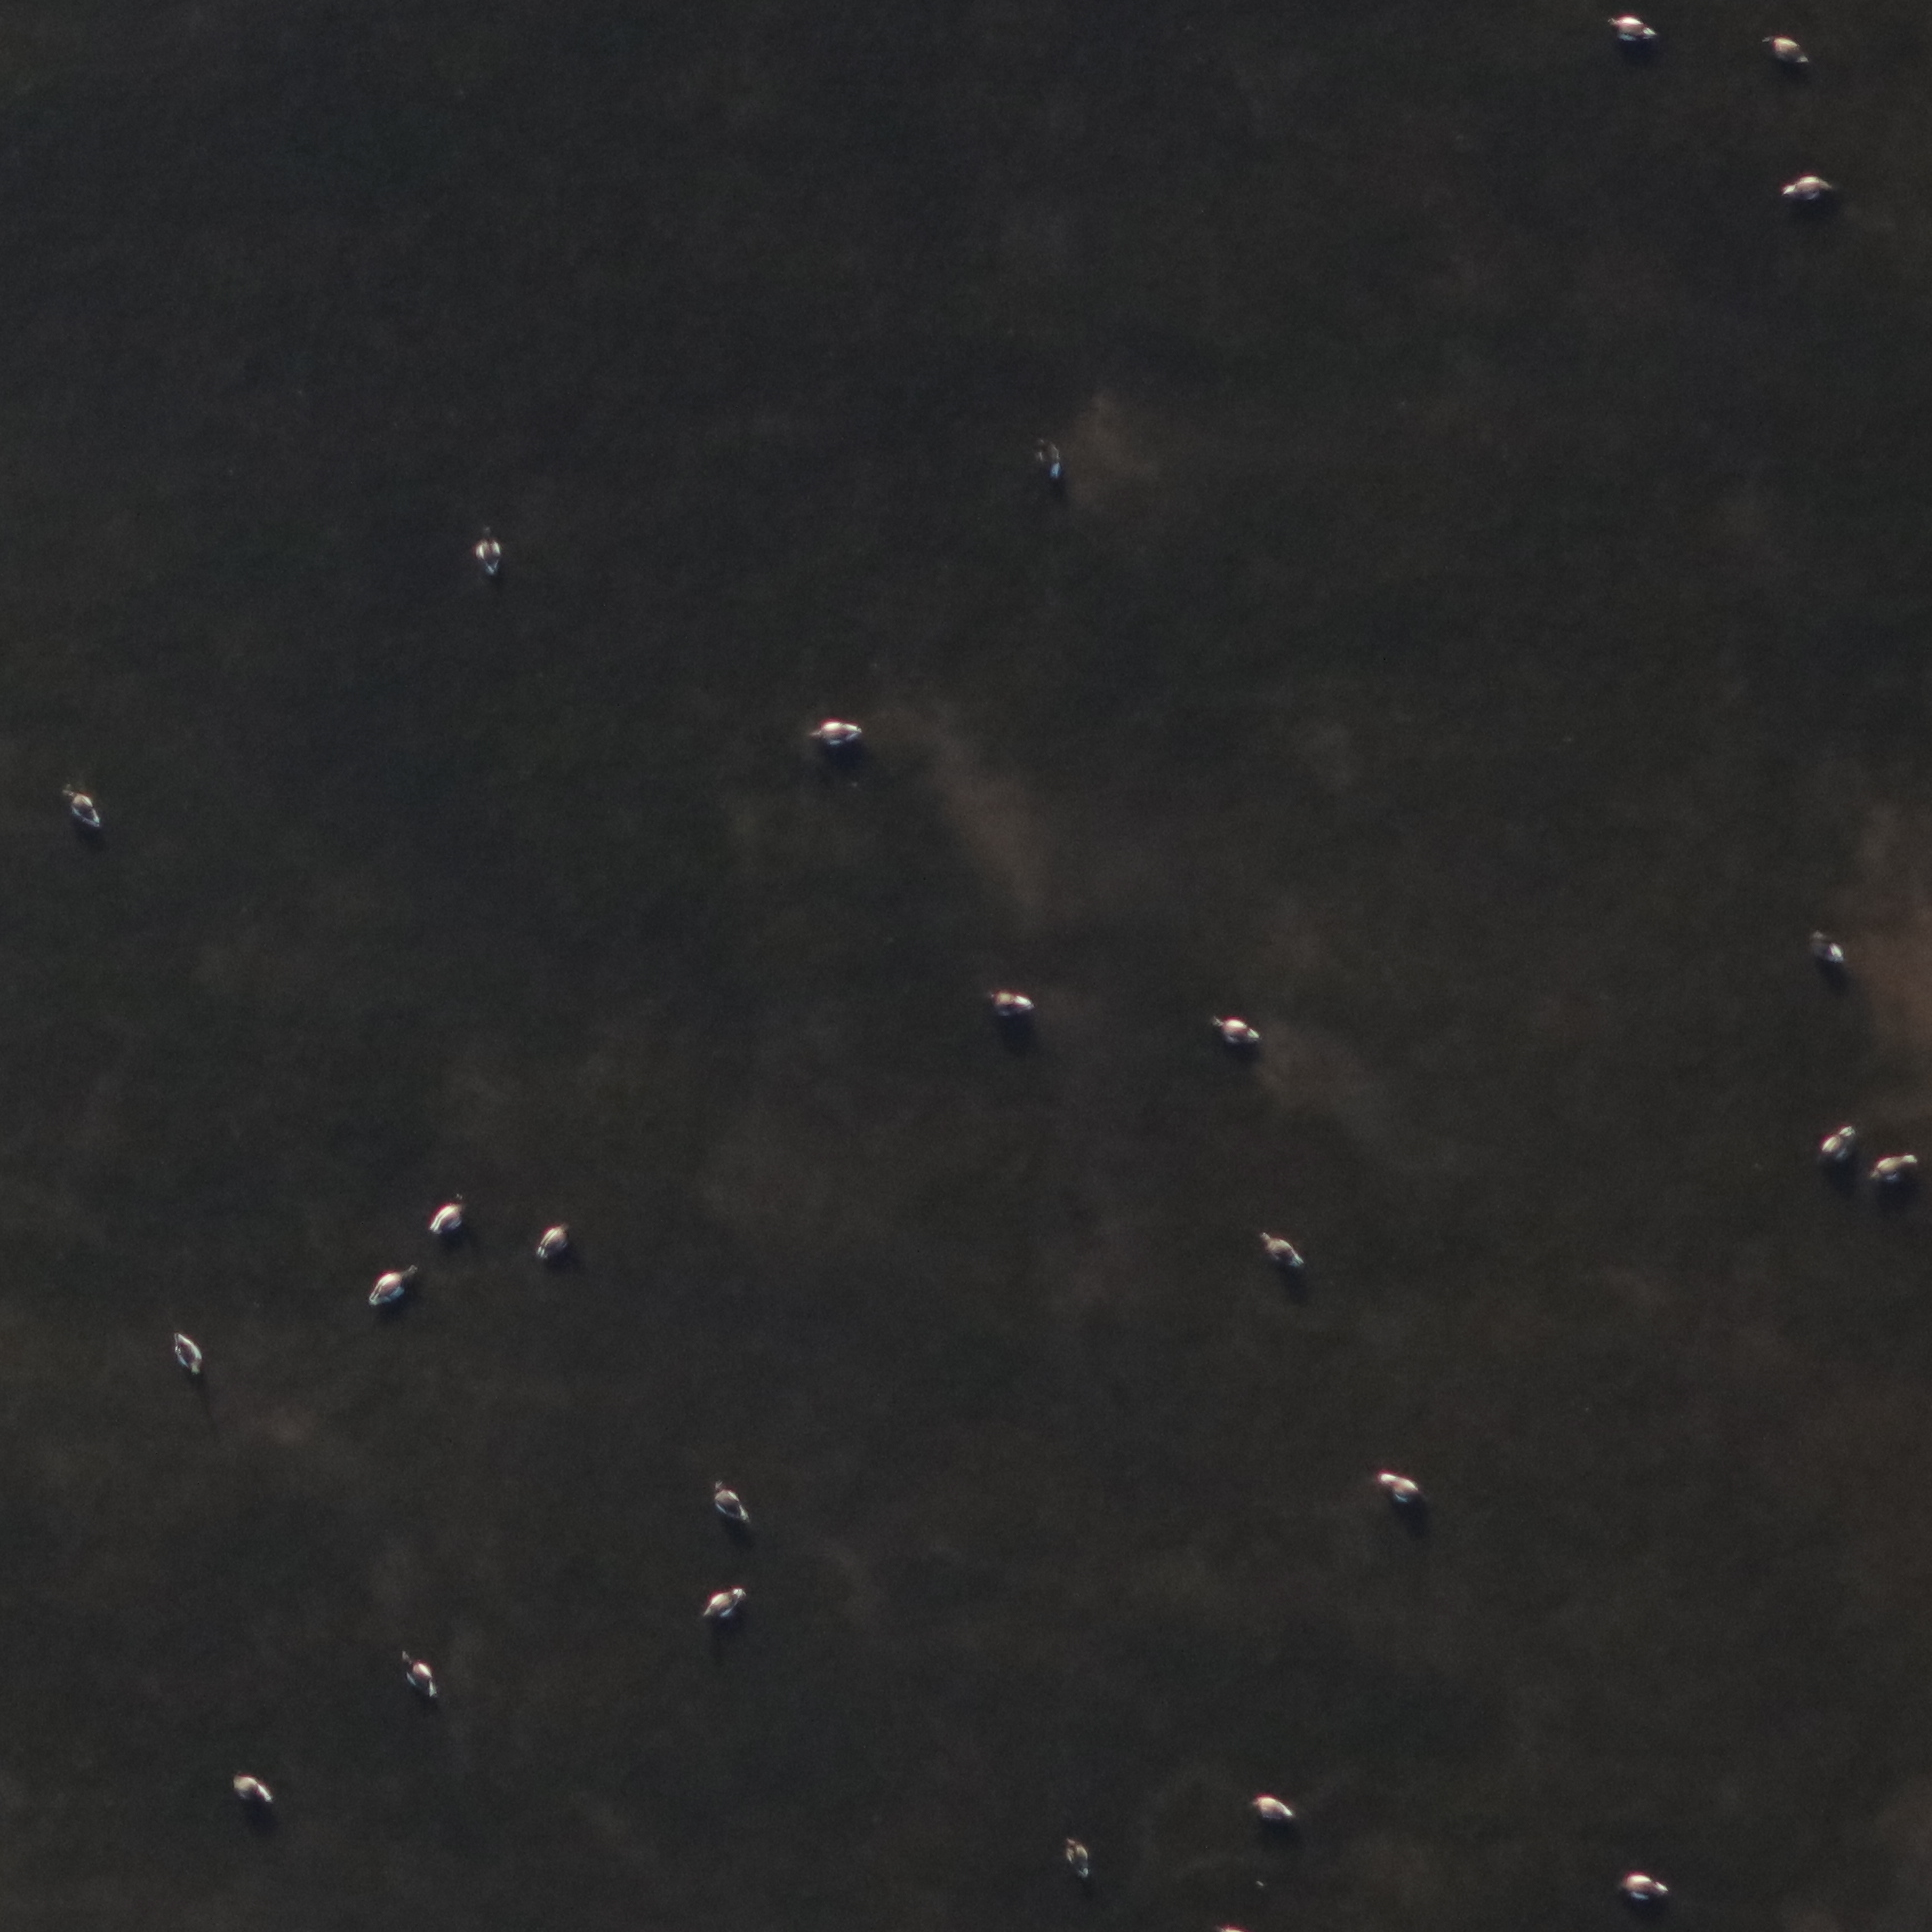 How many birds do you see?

25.